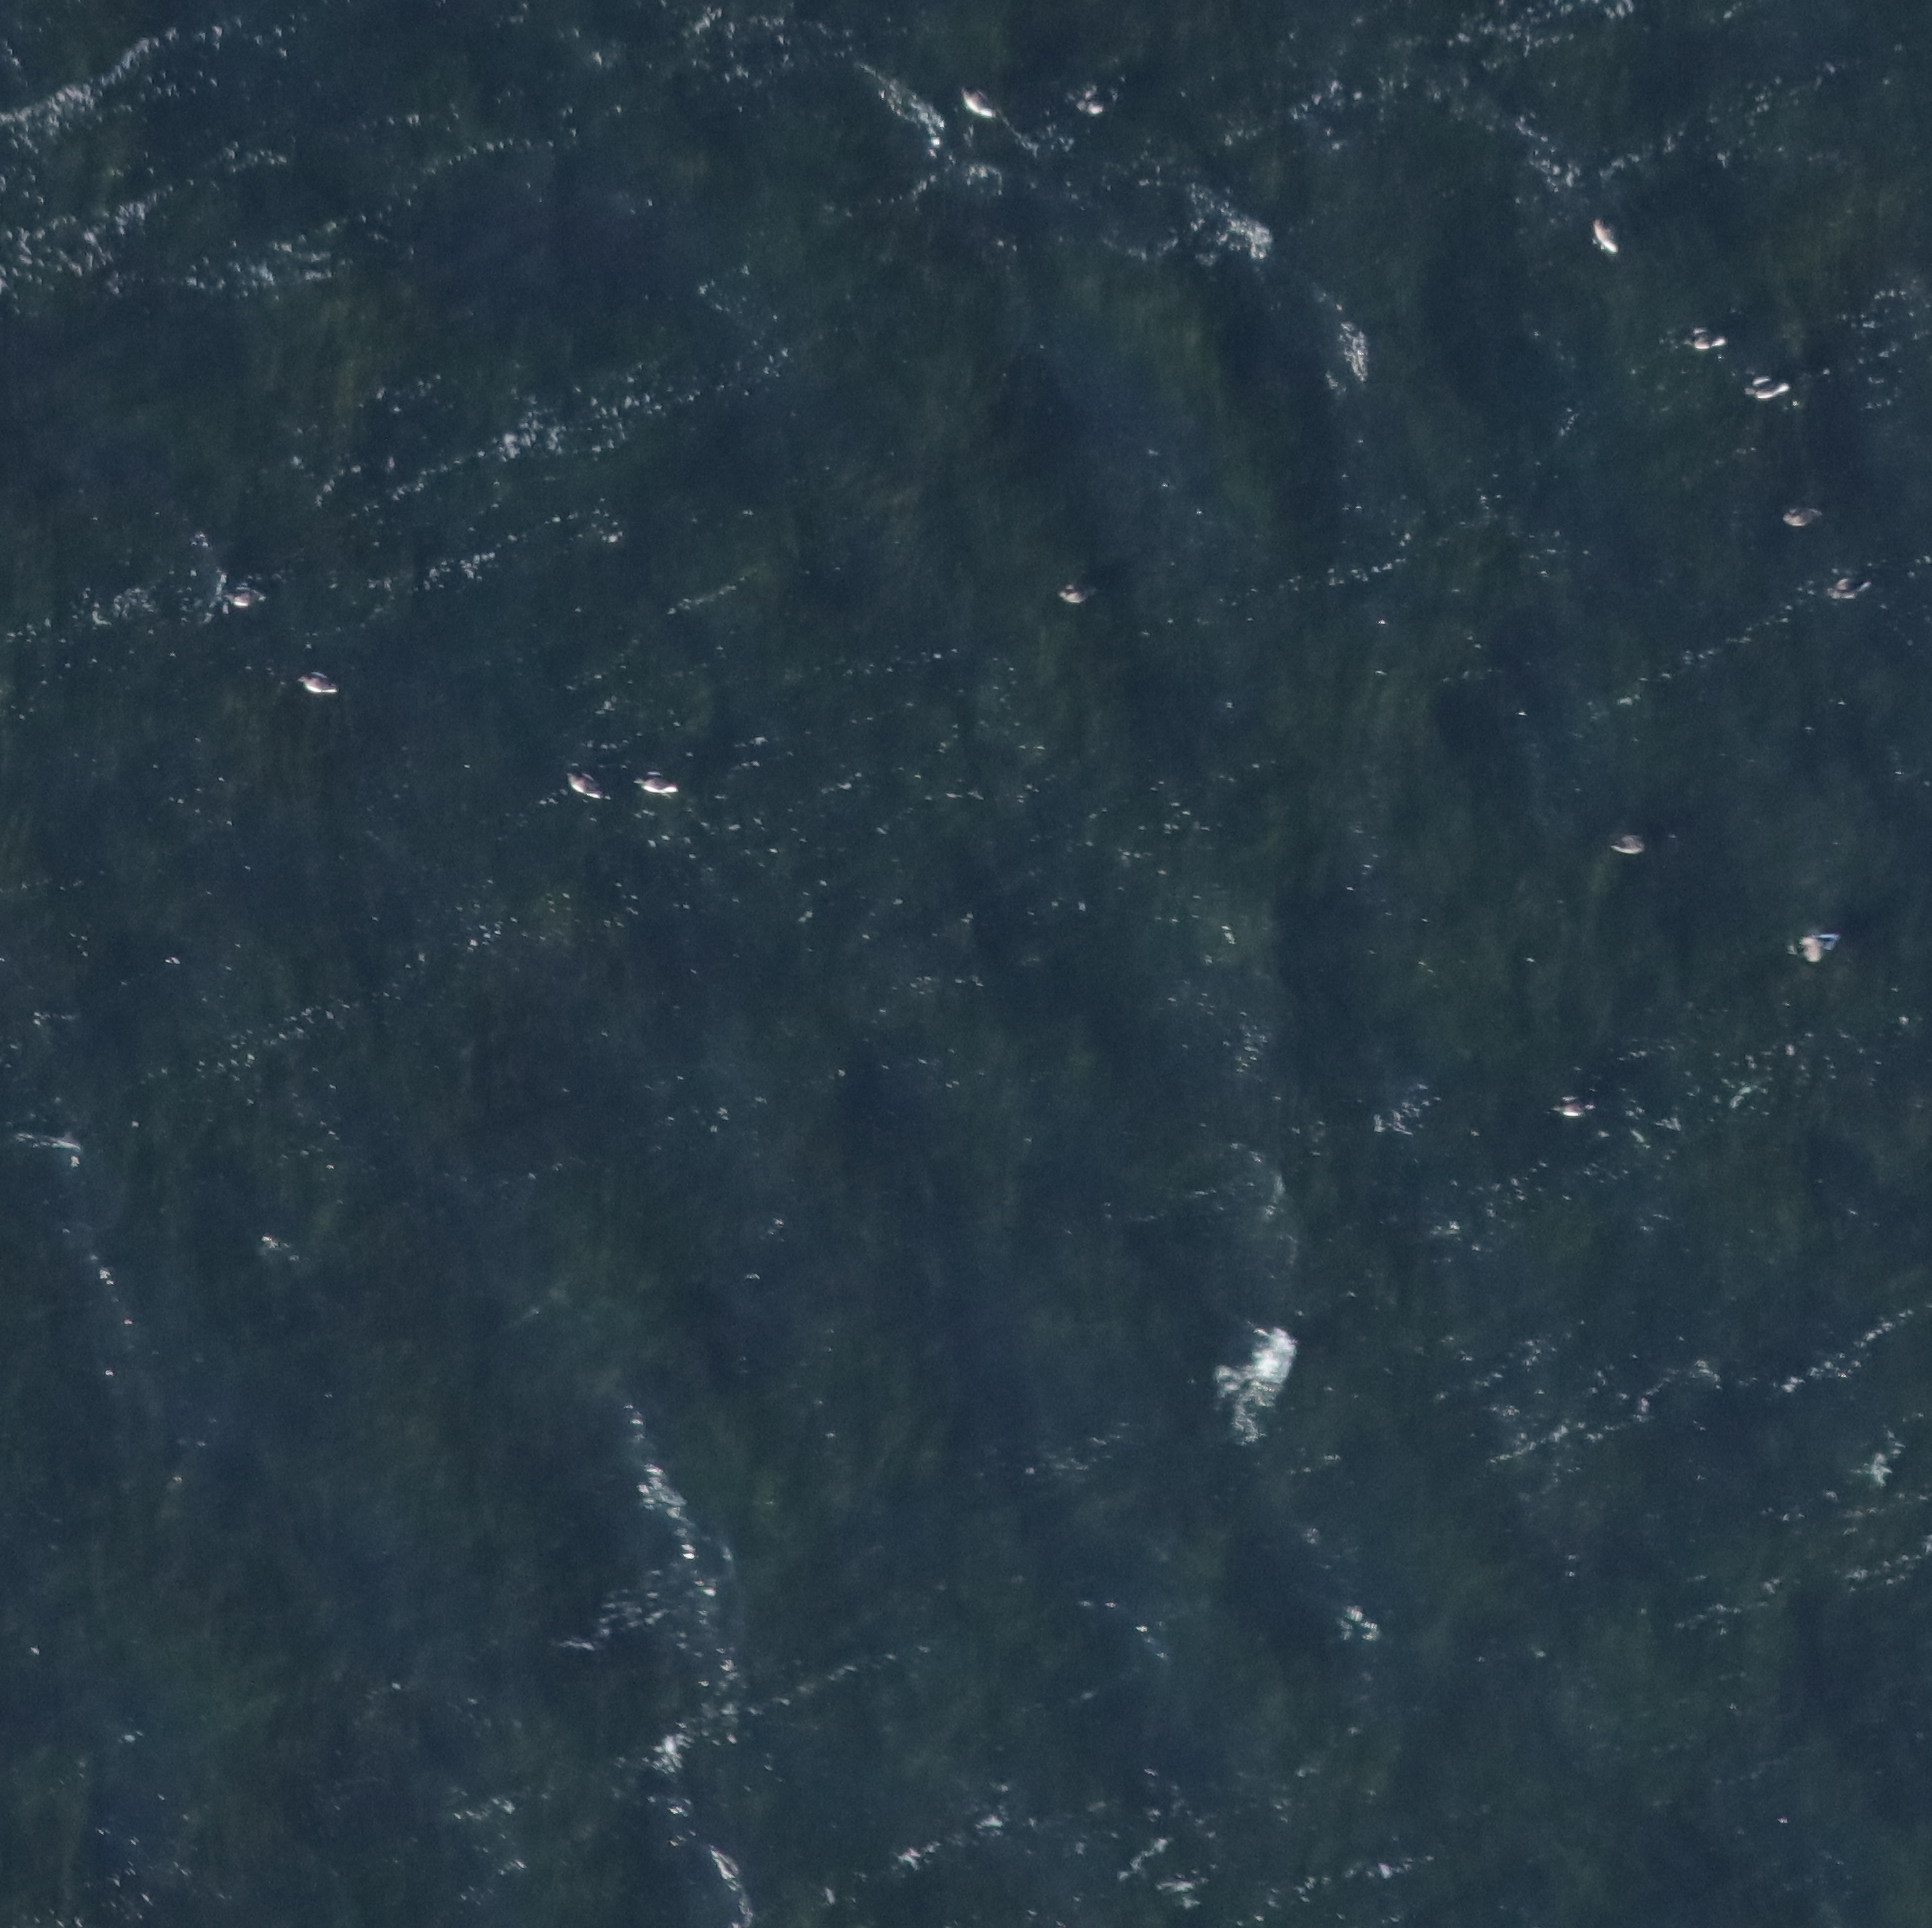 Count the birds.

13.